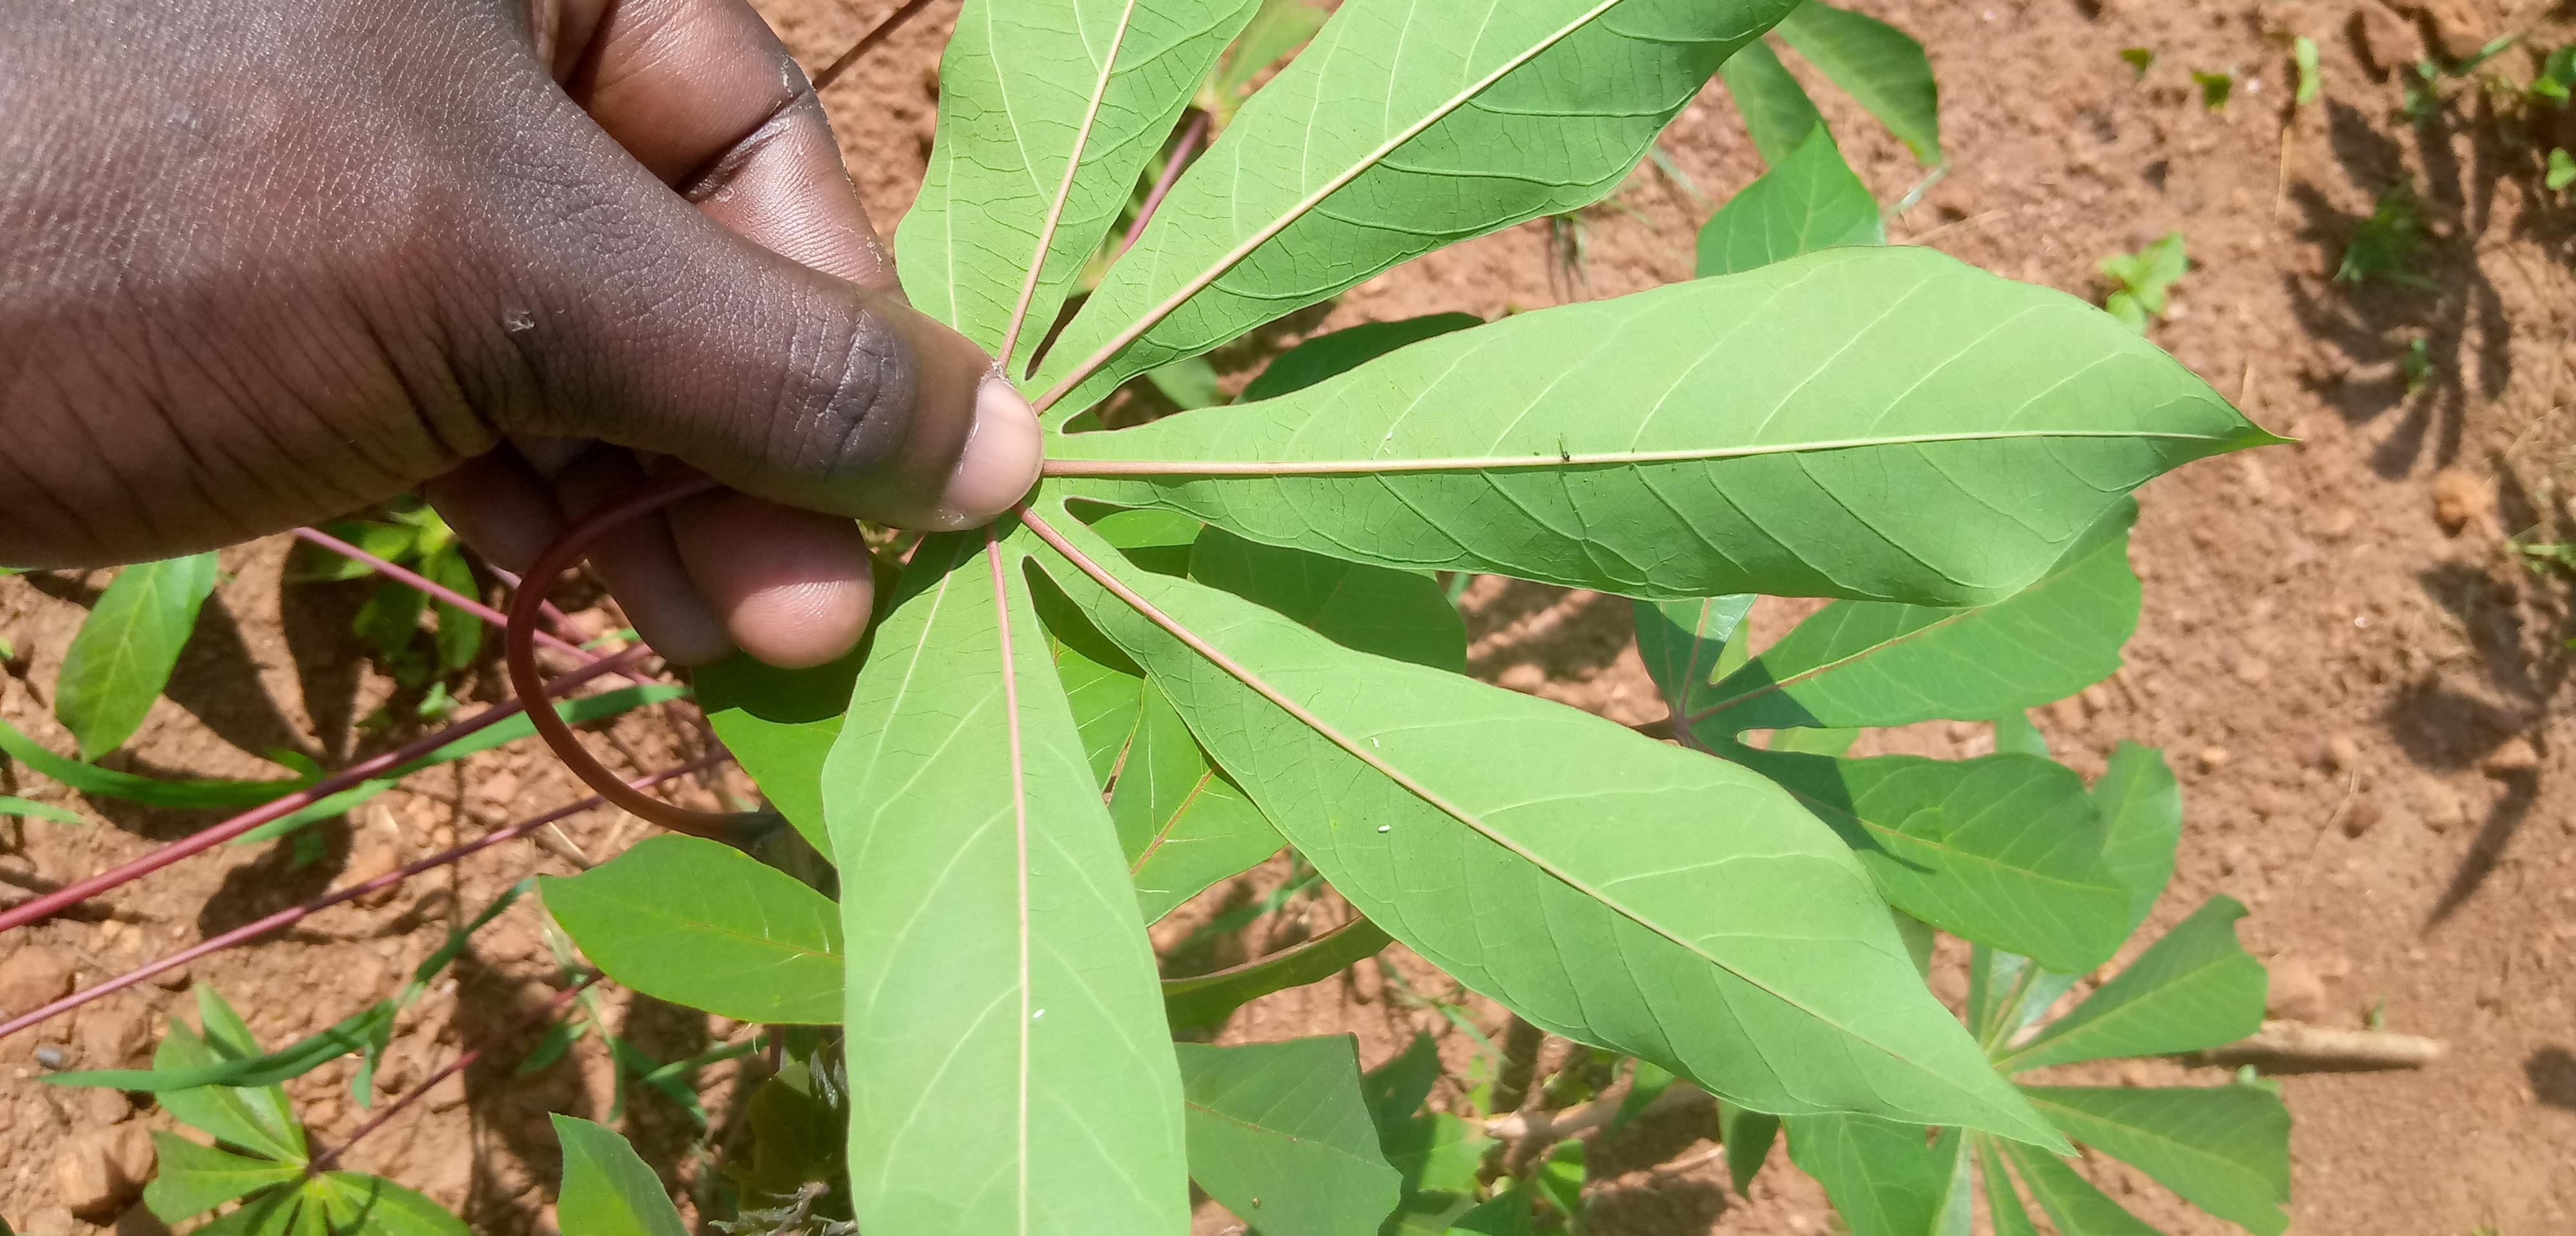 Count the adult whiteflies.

3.